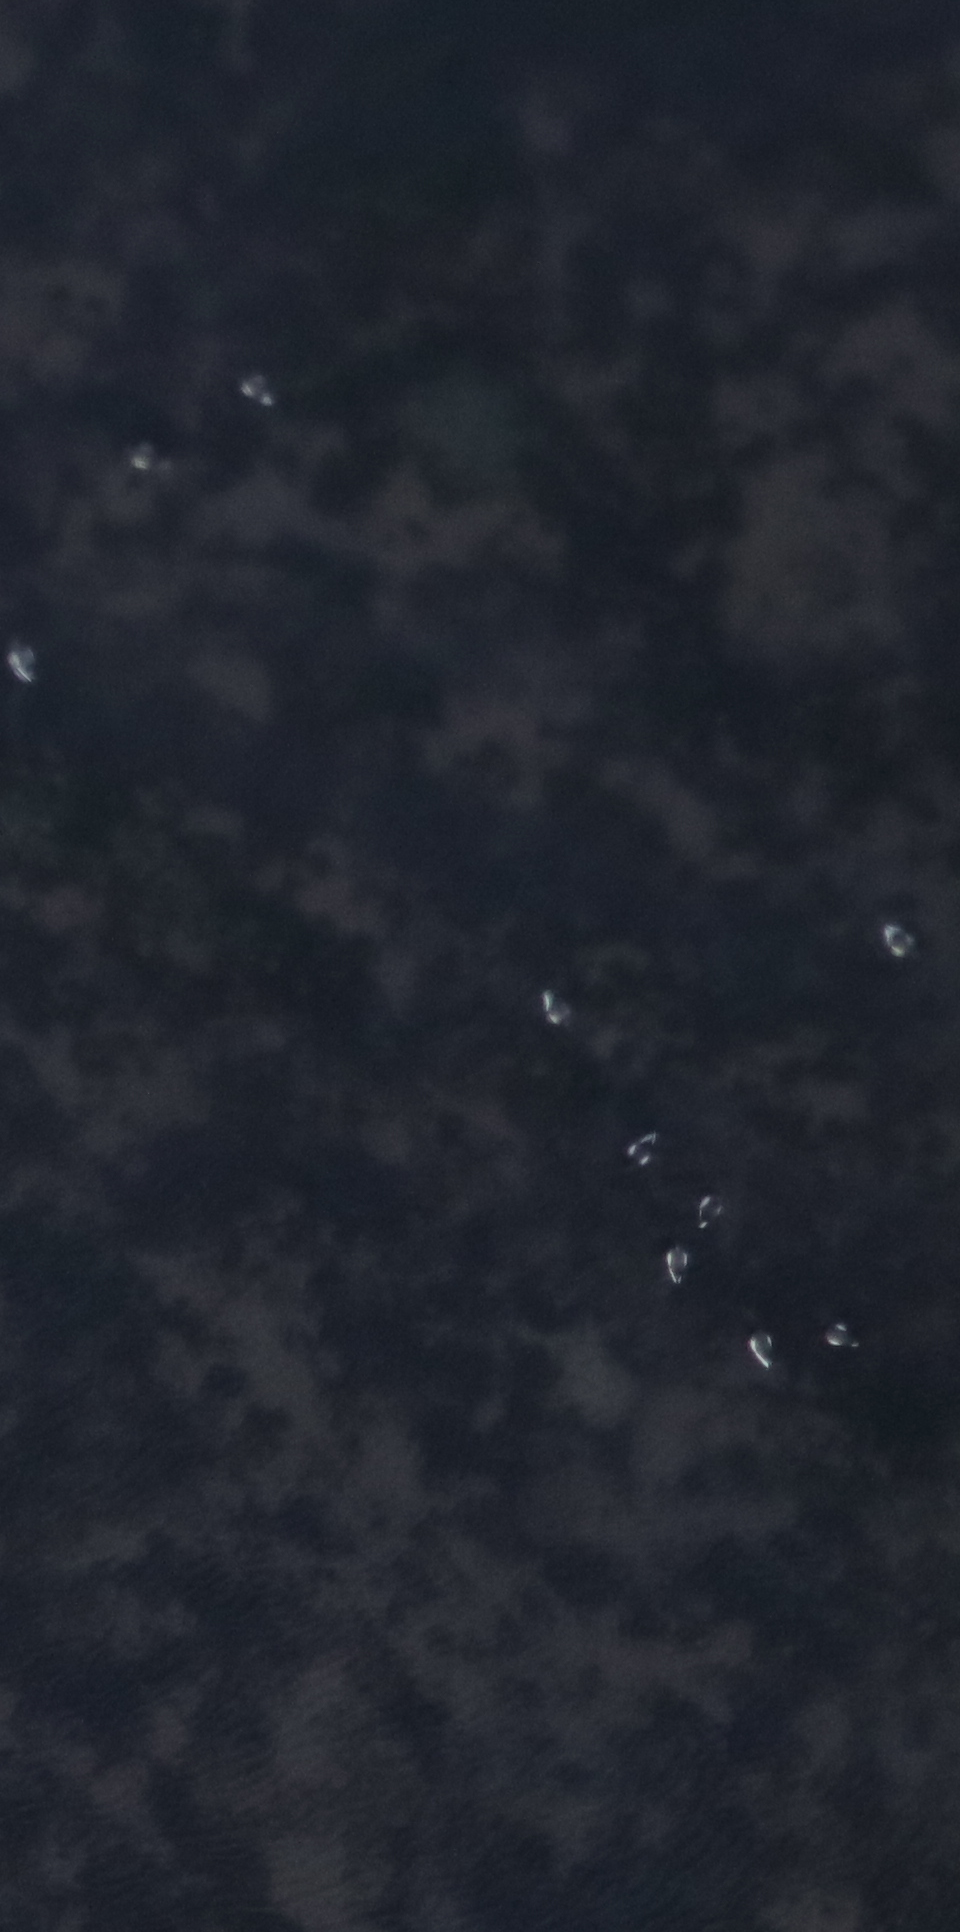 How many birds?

10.